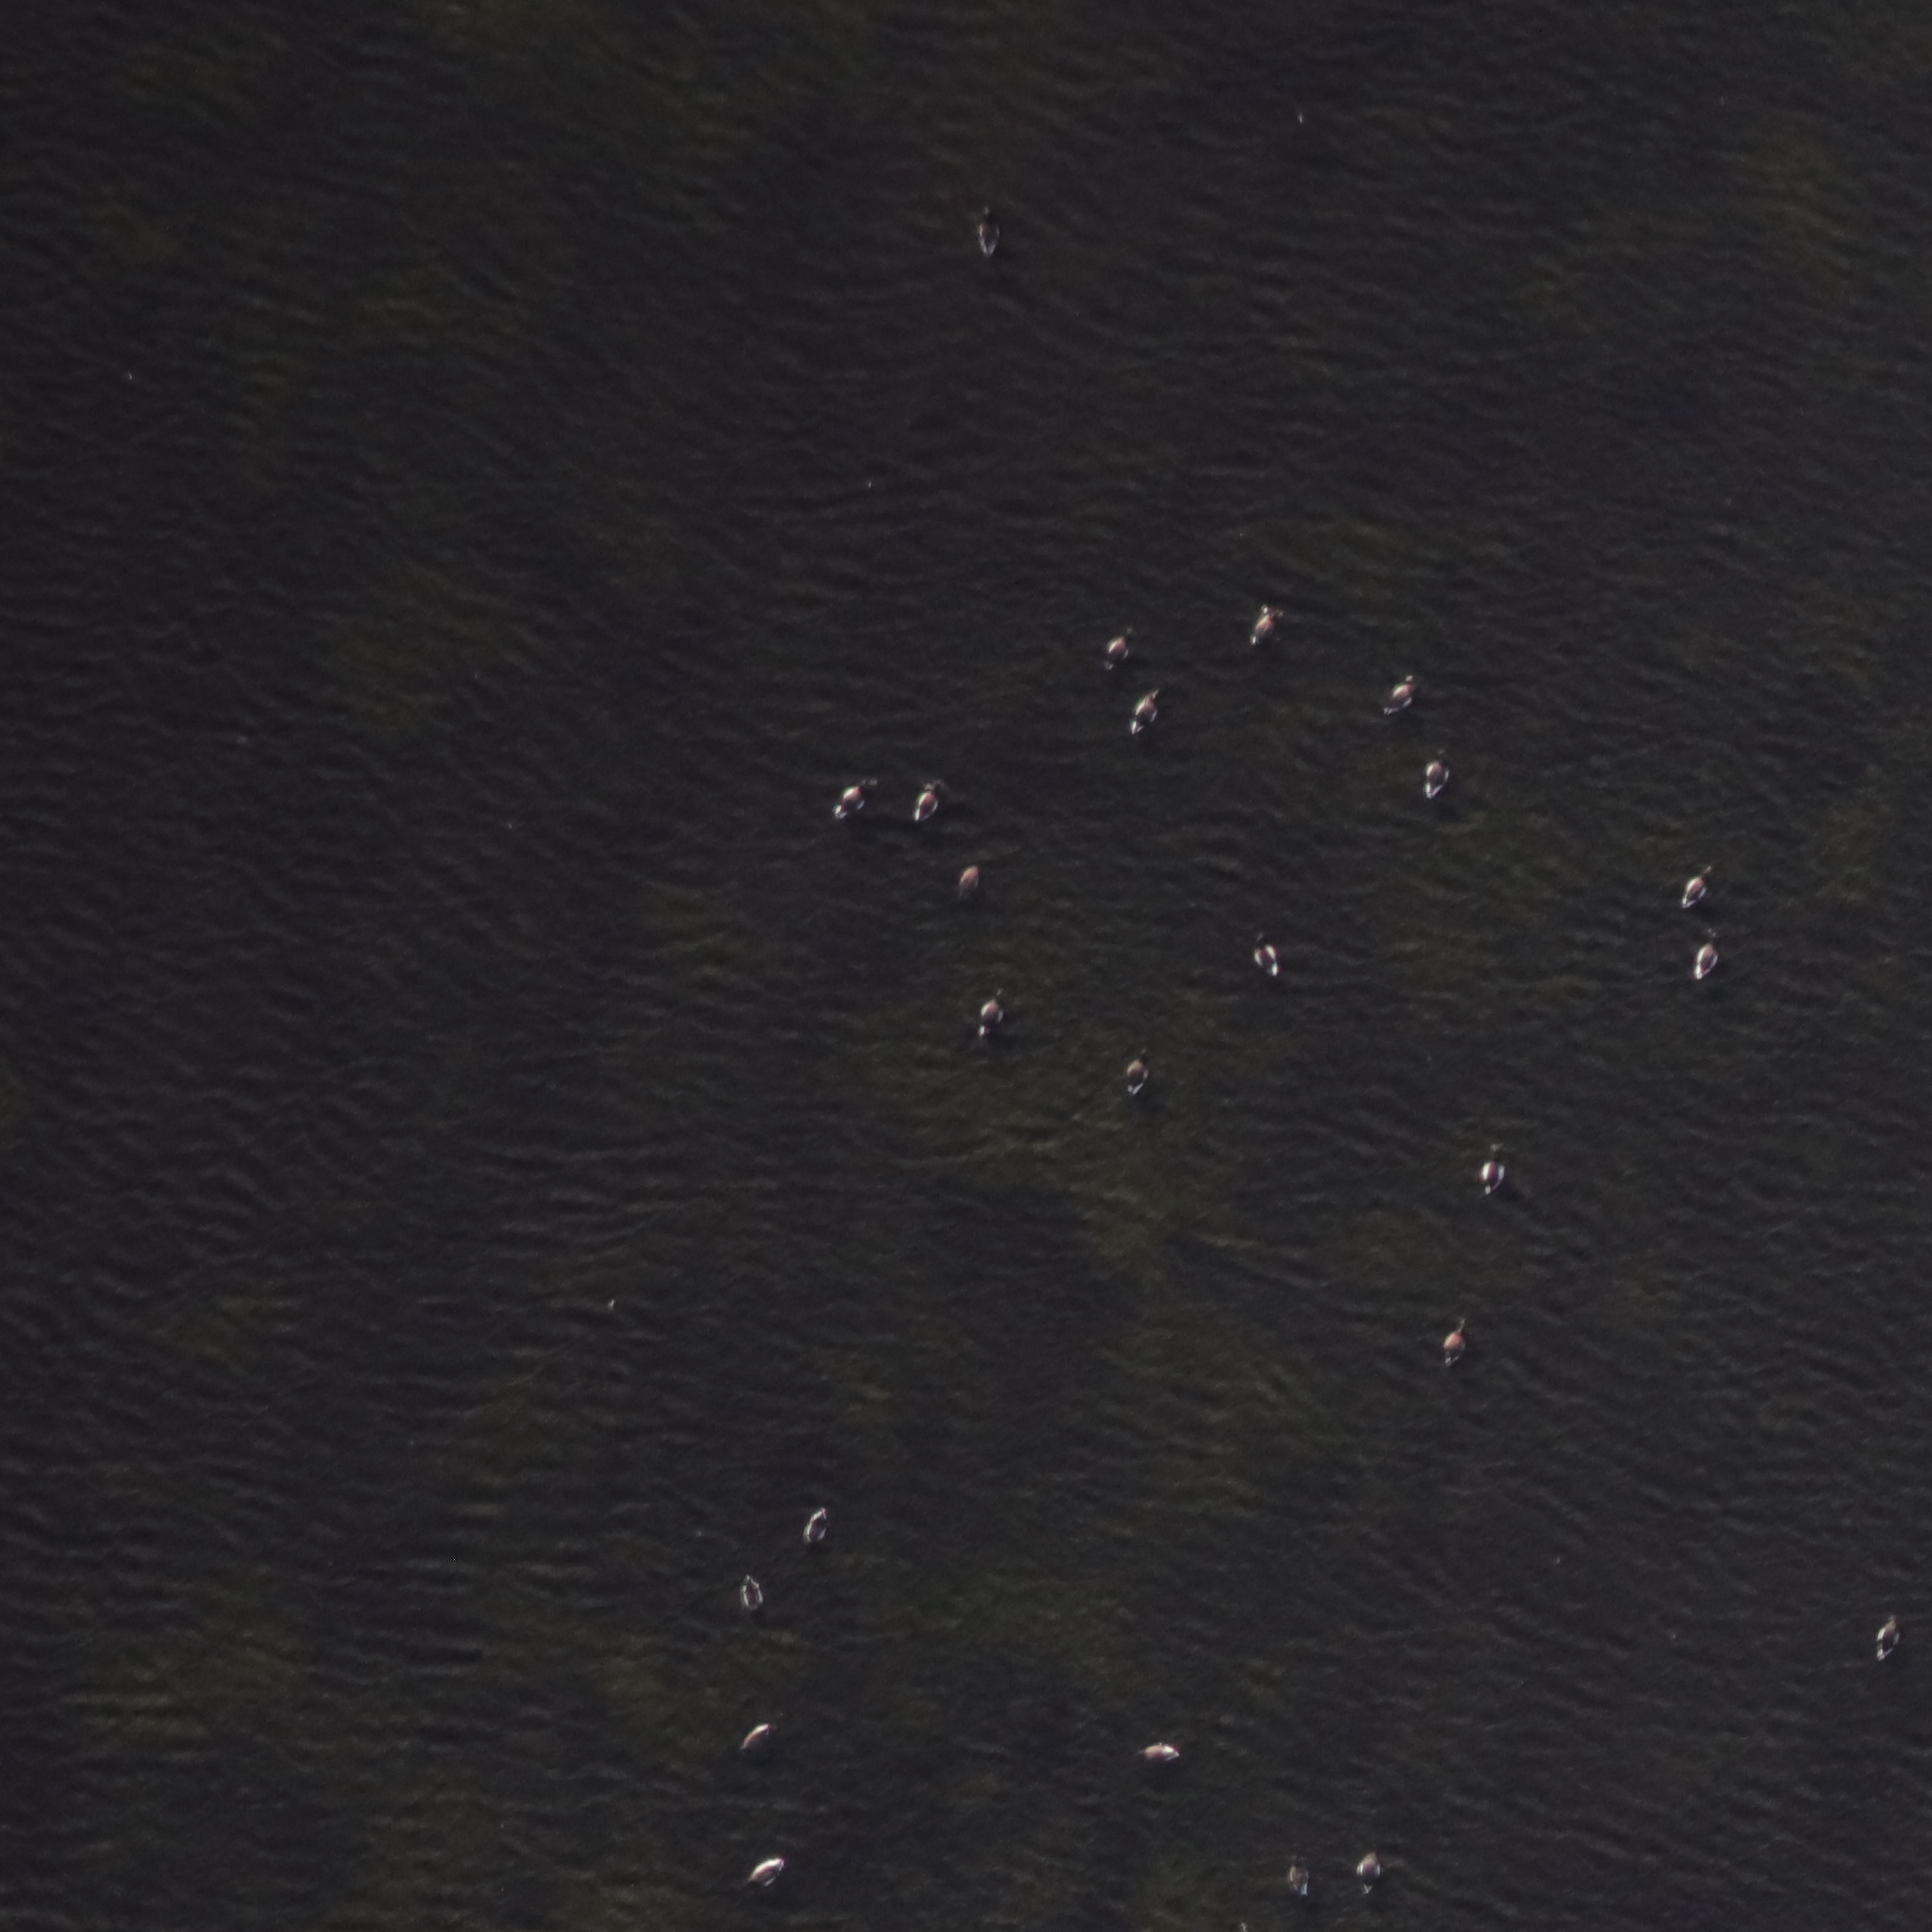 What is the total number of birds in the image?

24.